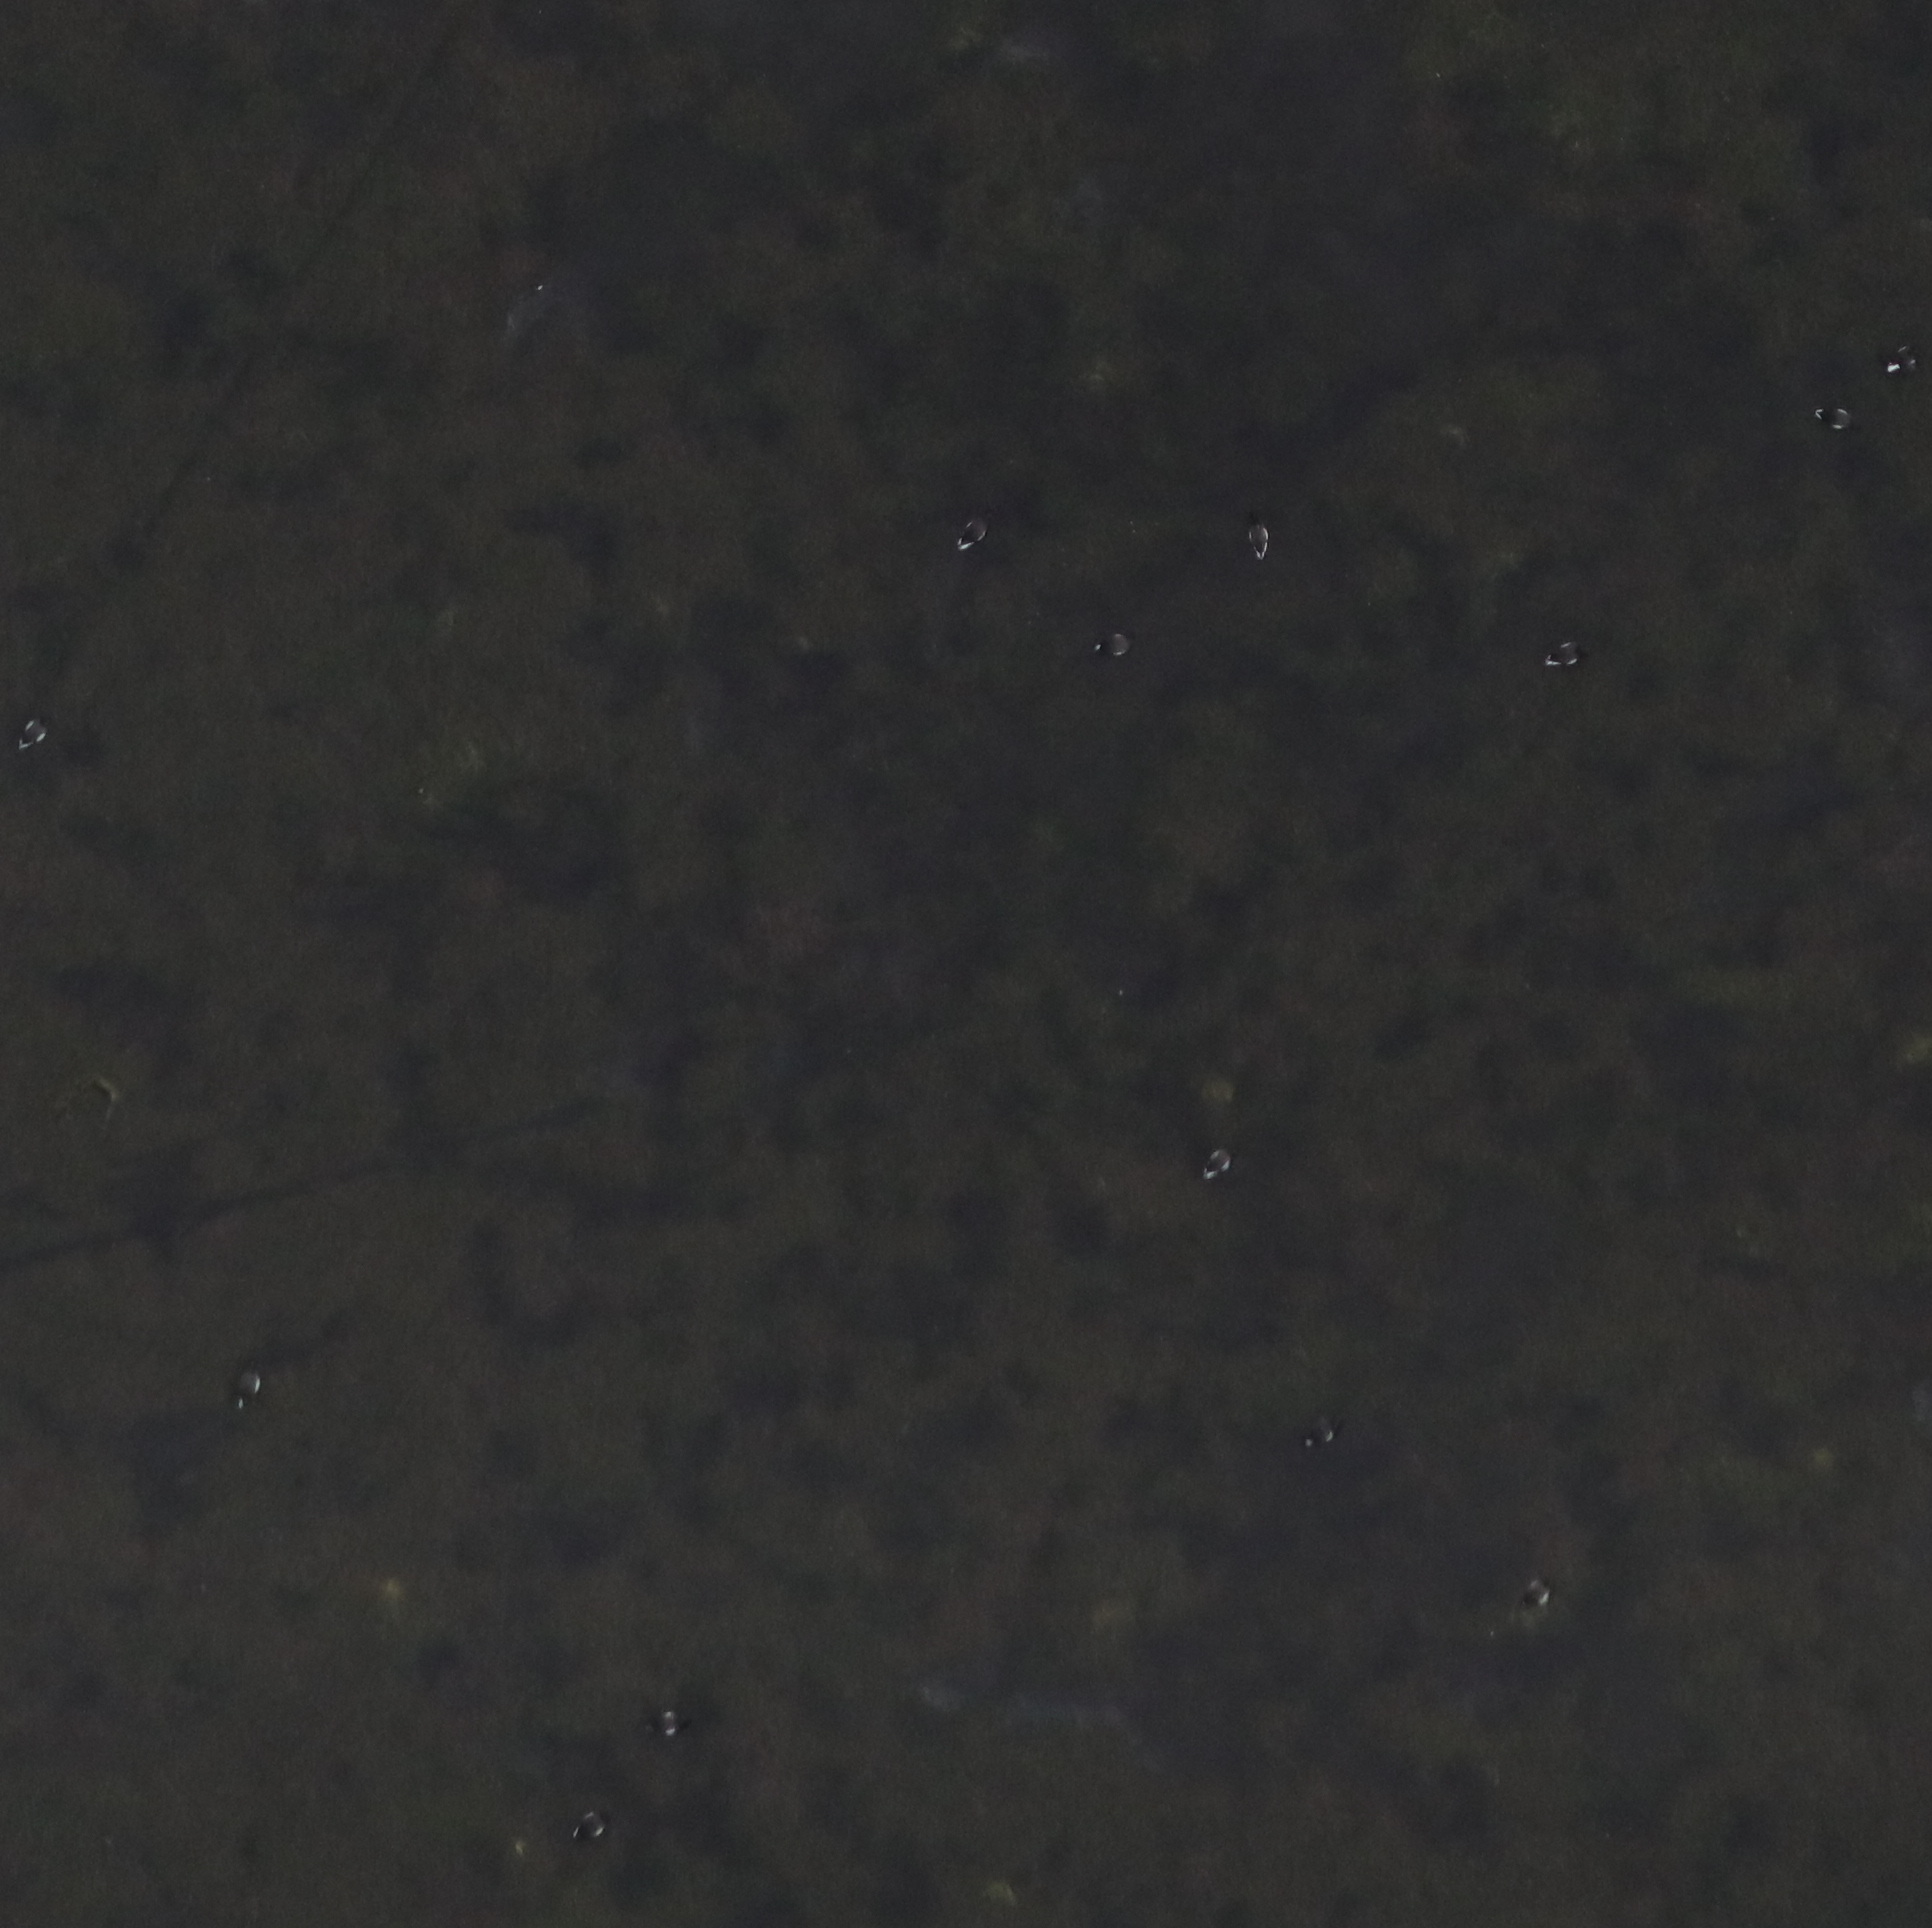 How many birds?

13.